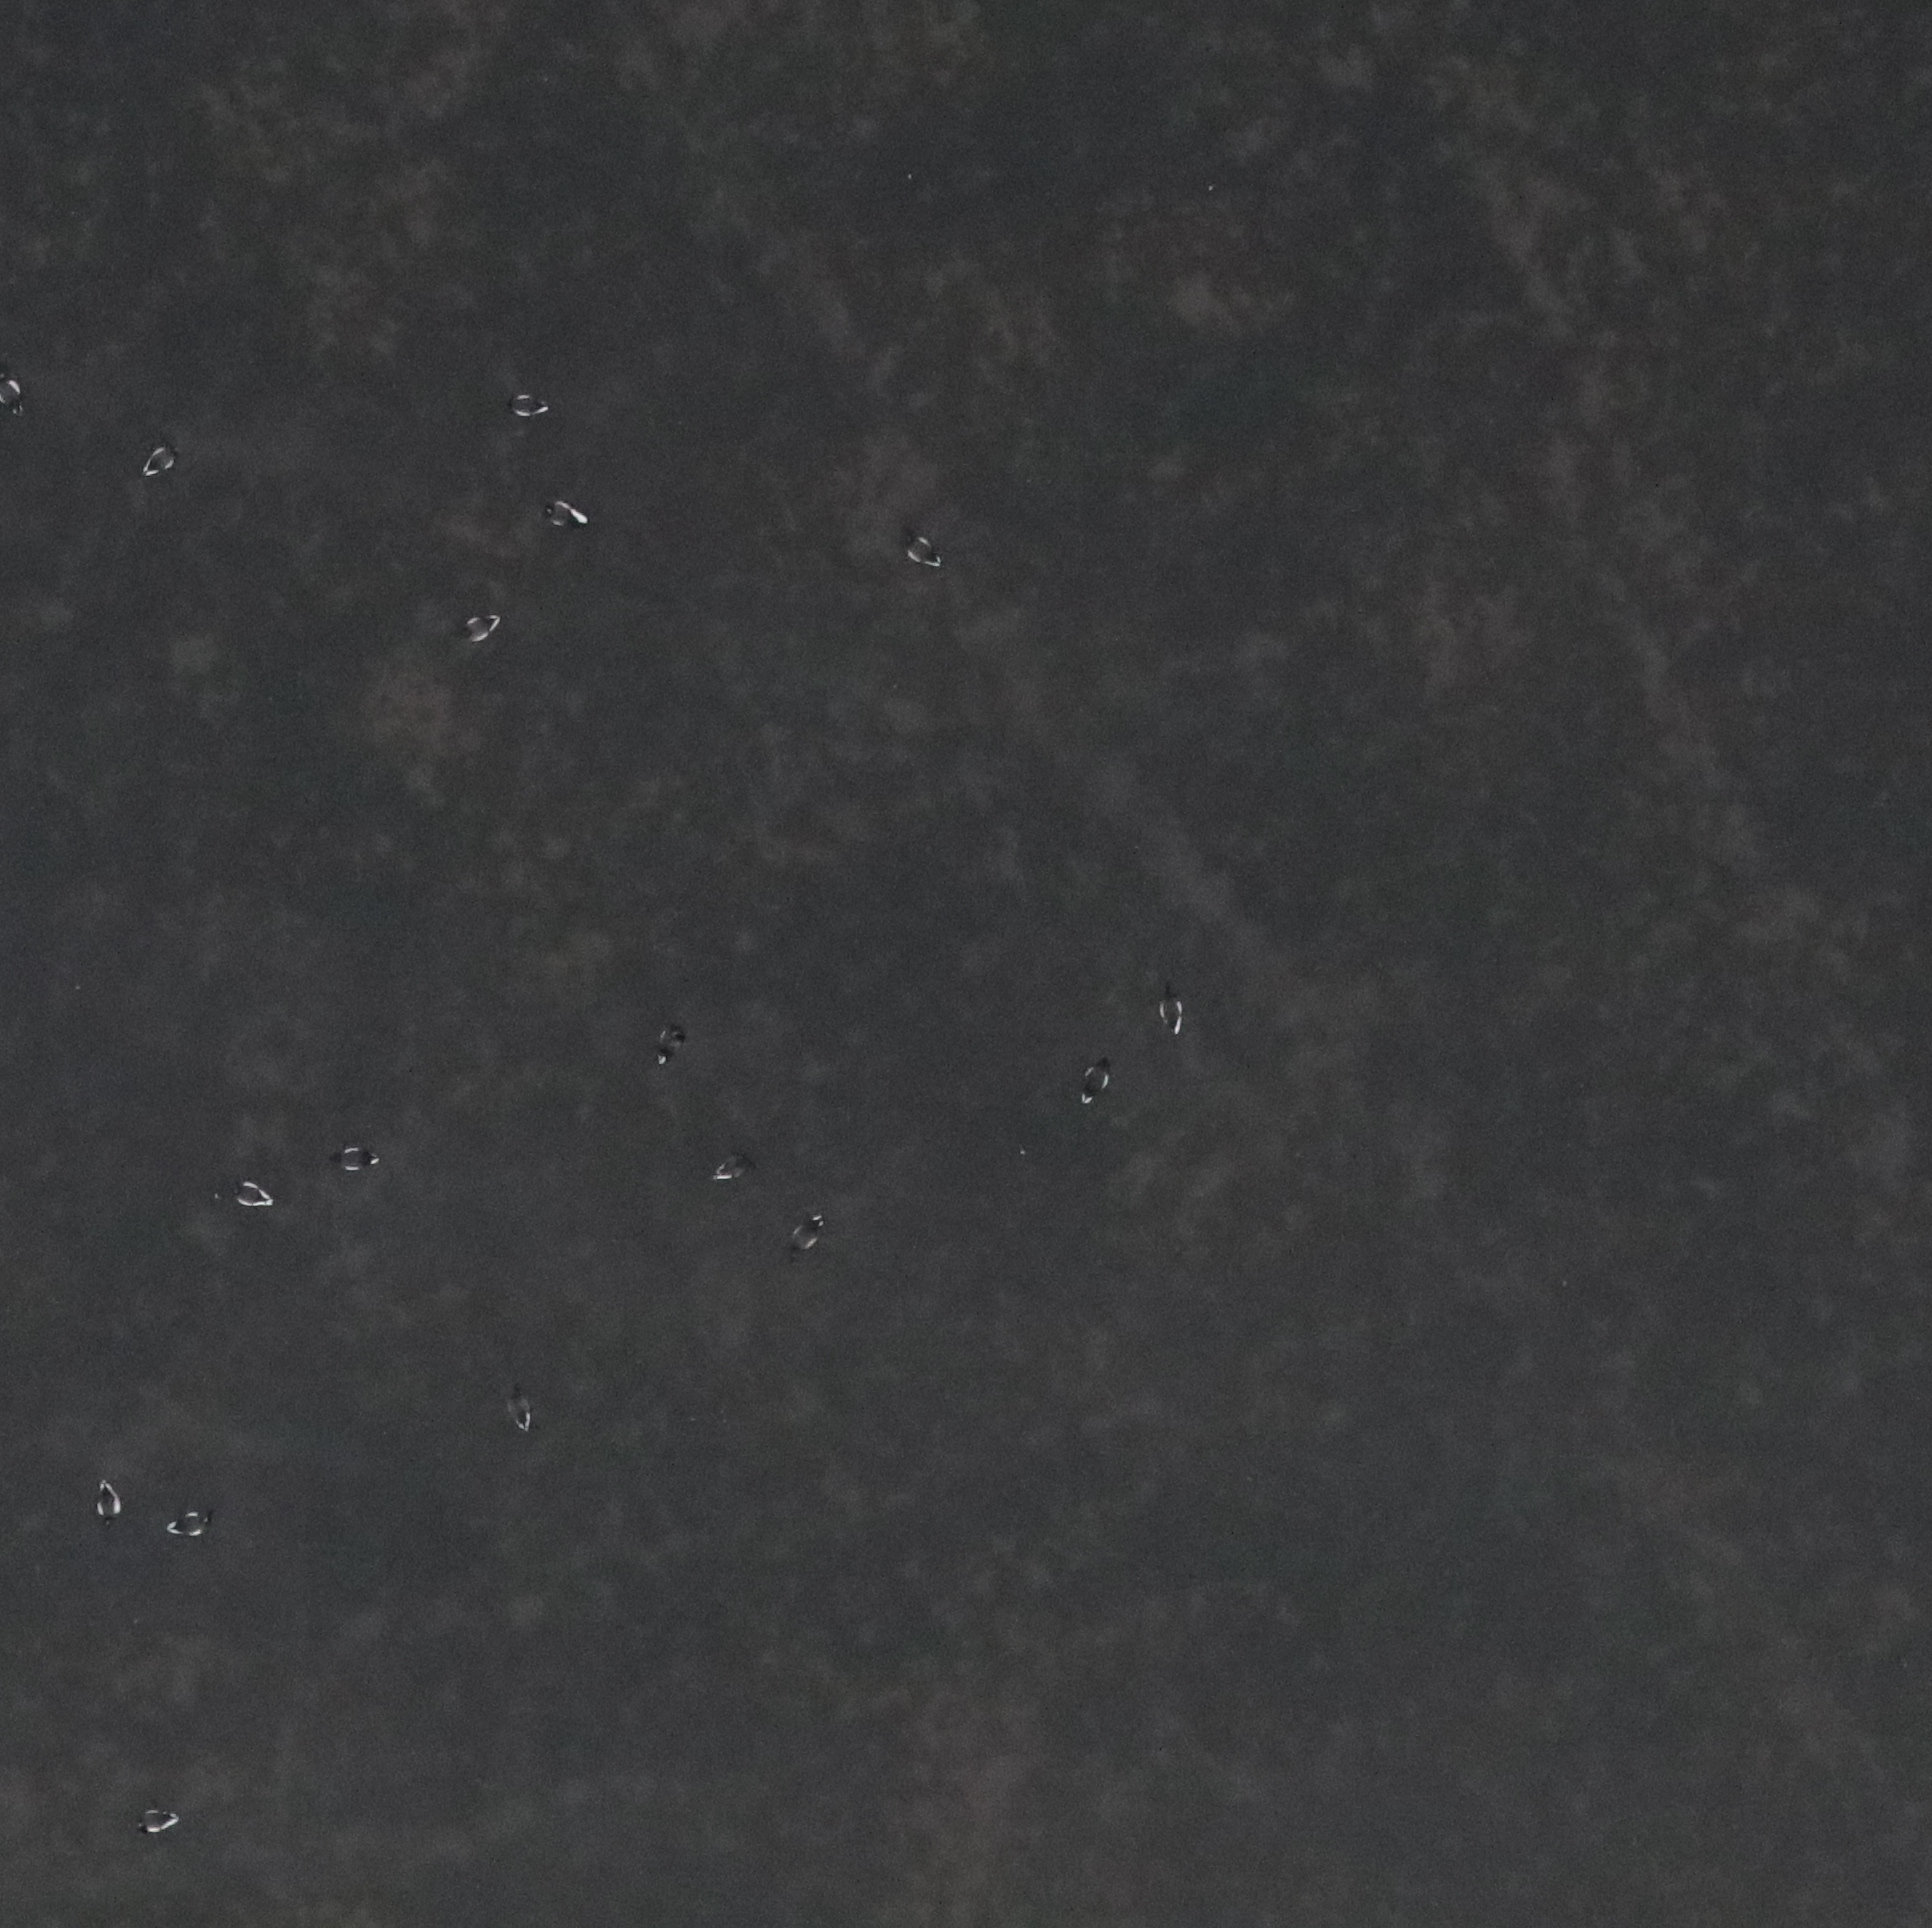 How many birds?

17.